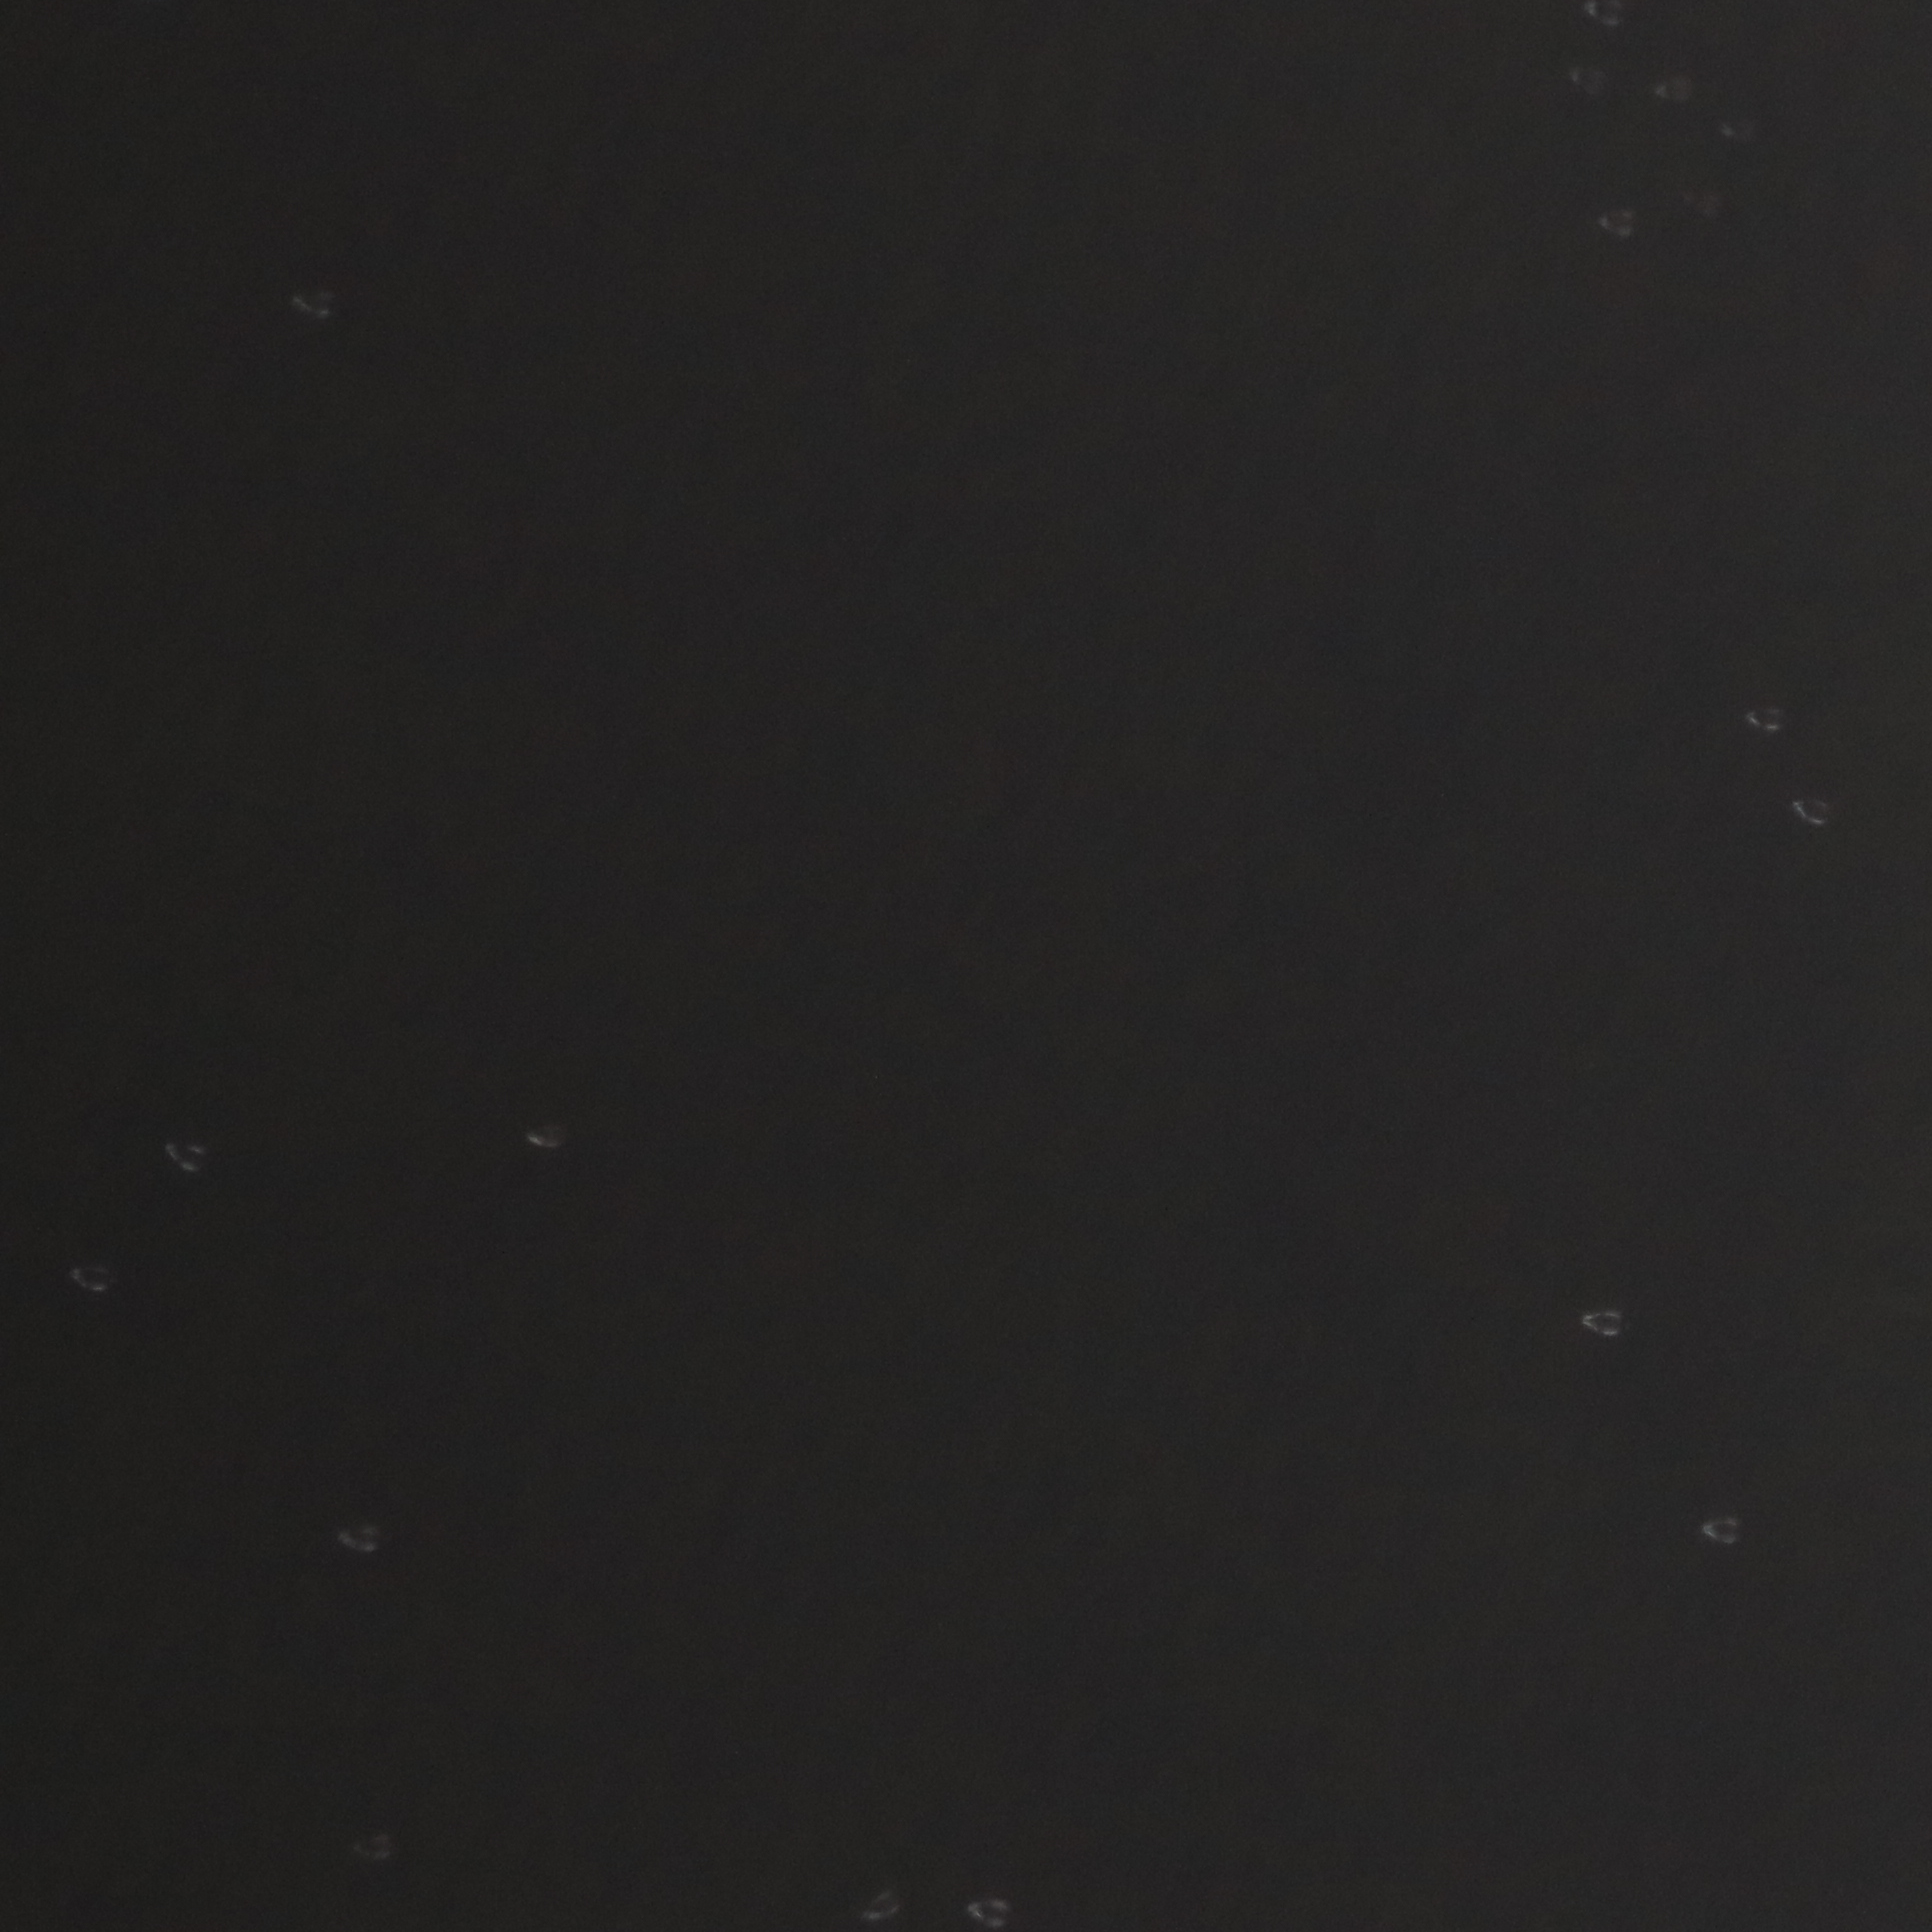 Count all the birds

18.